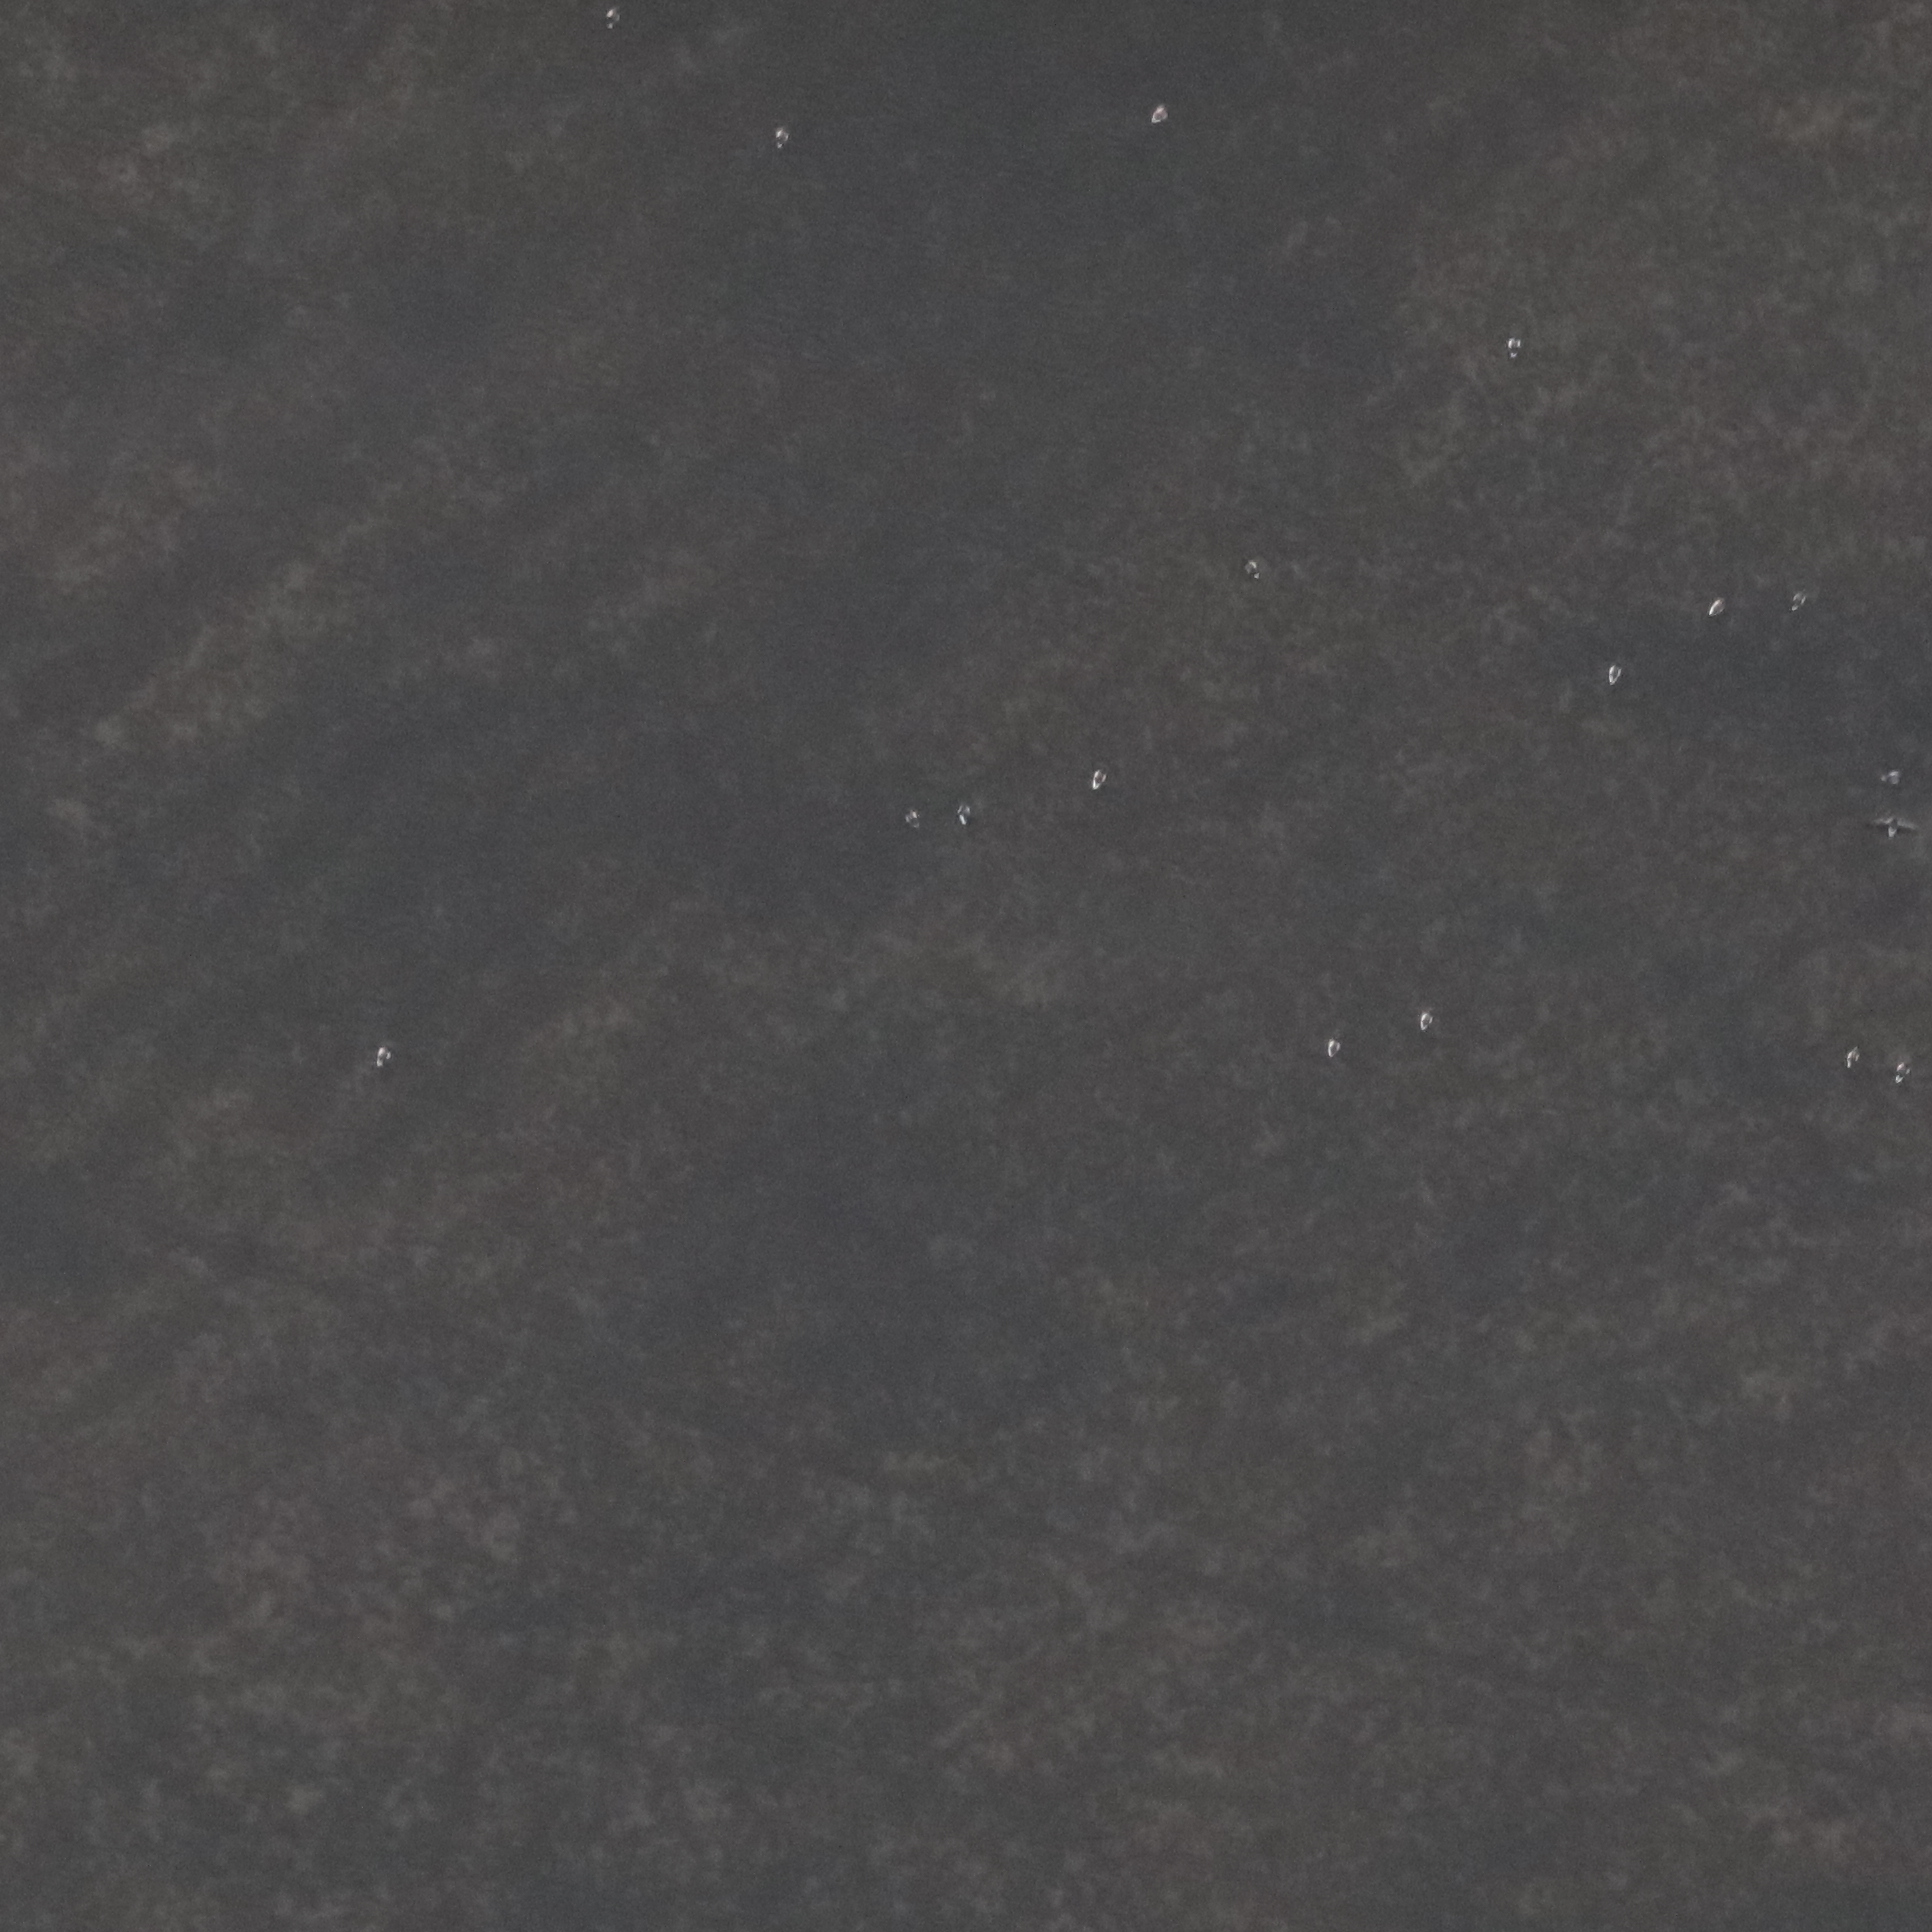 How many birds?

18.